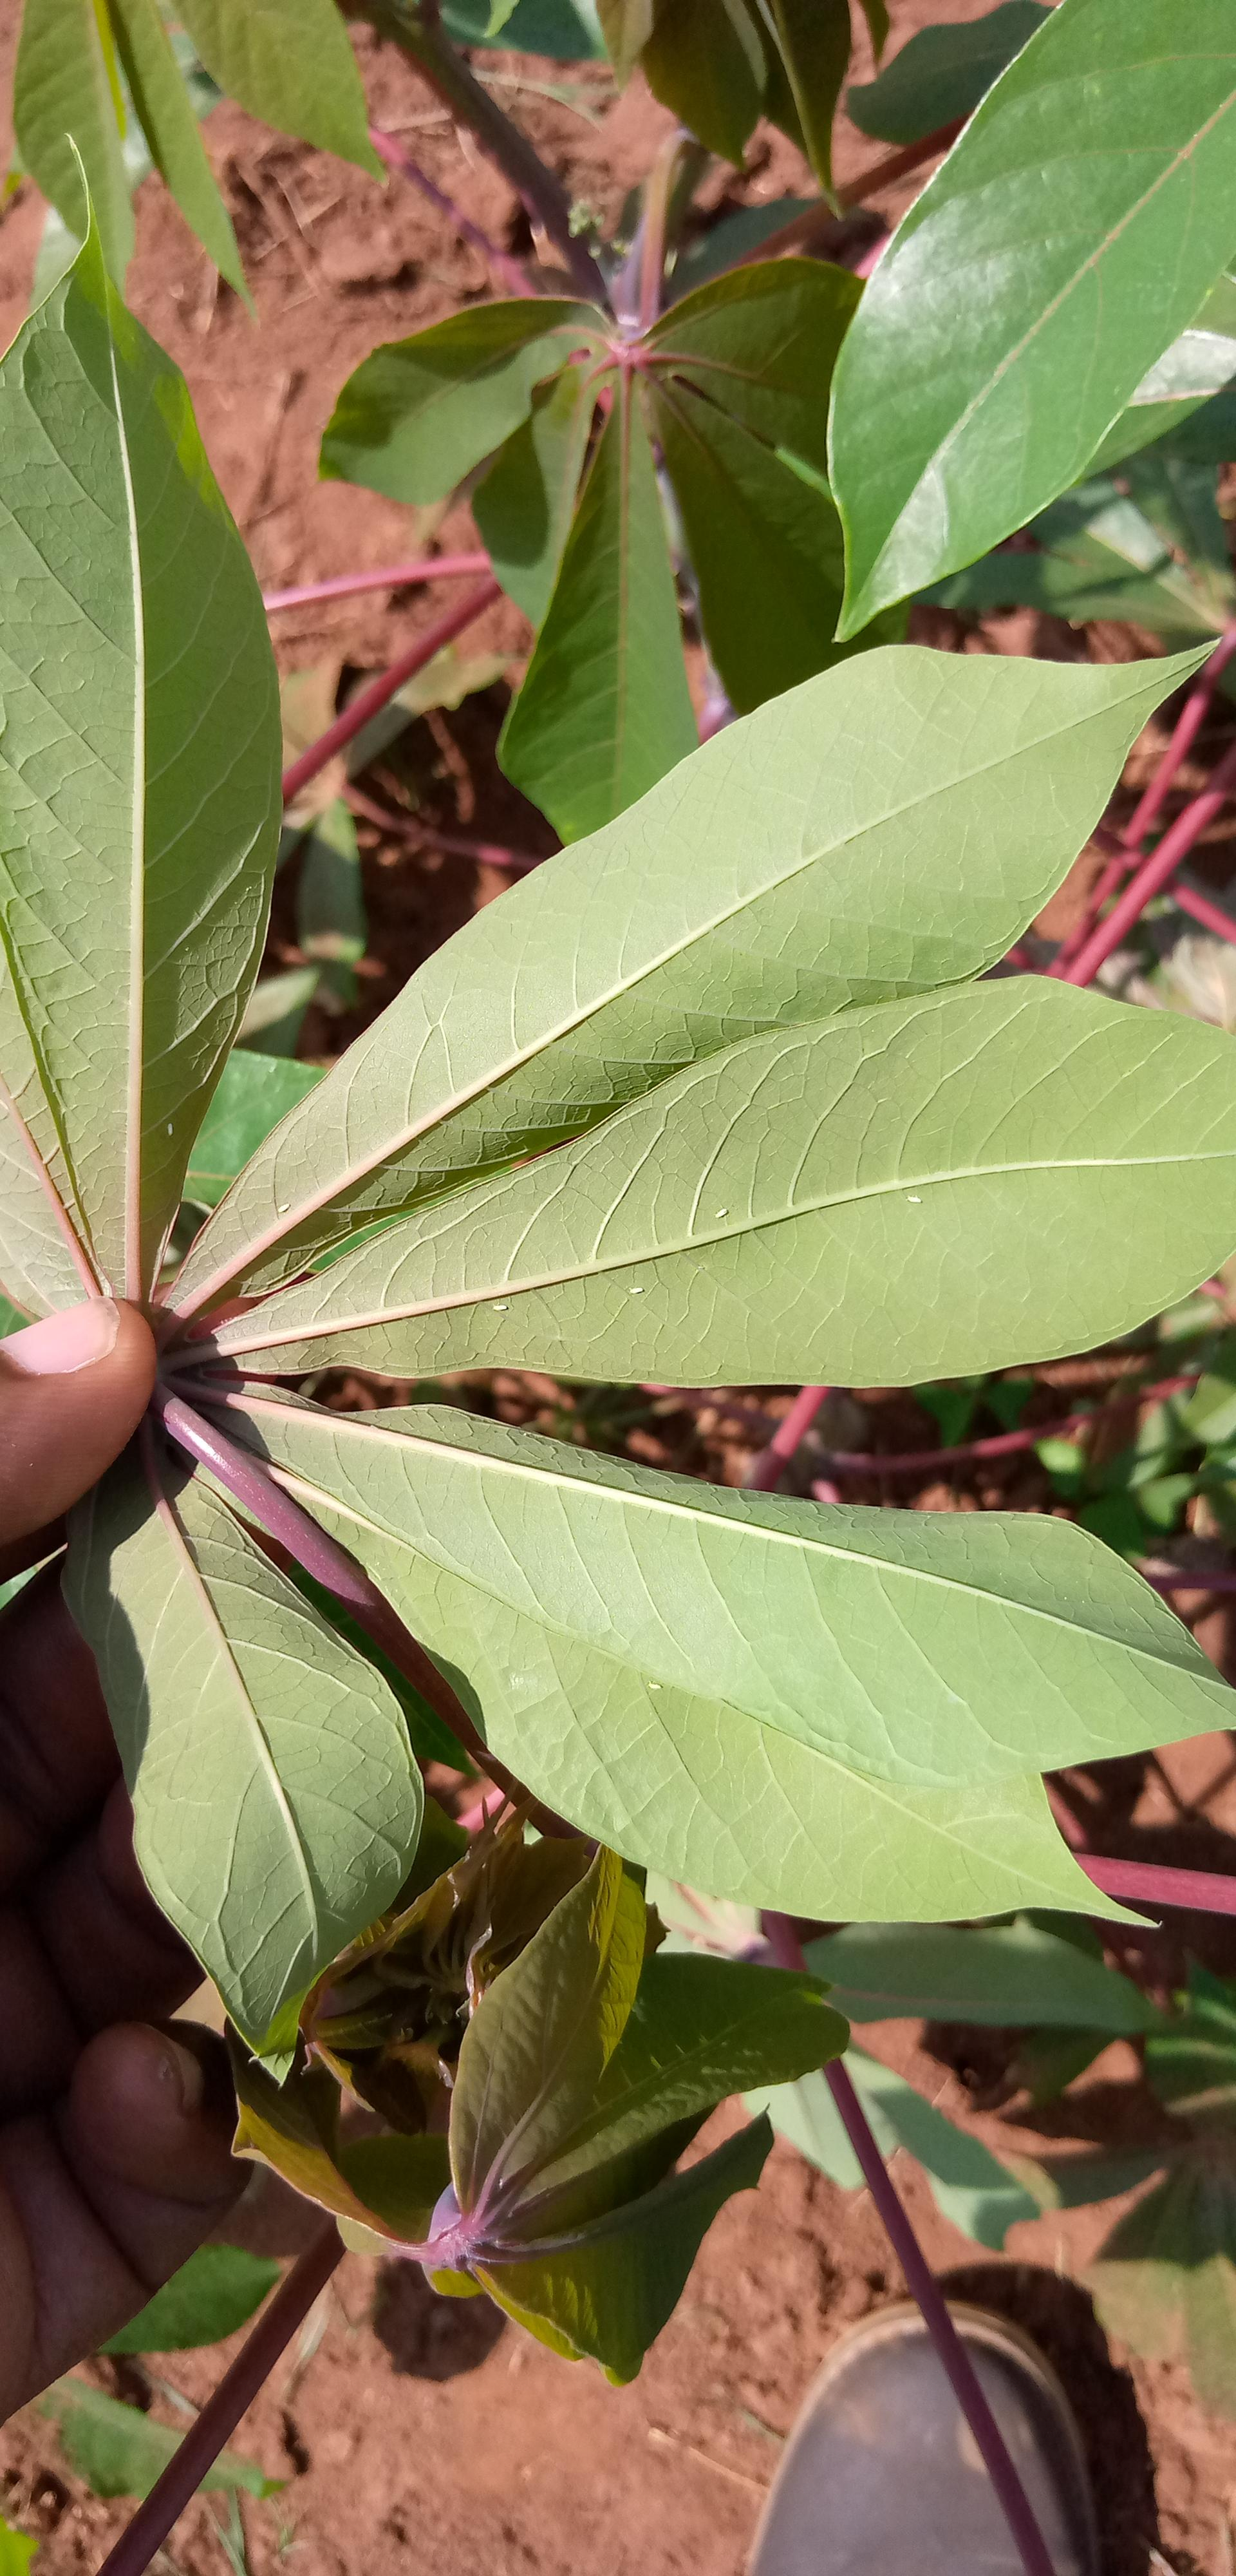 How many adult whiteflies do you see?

7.